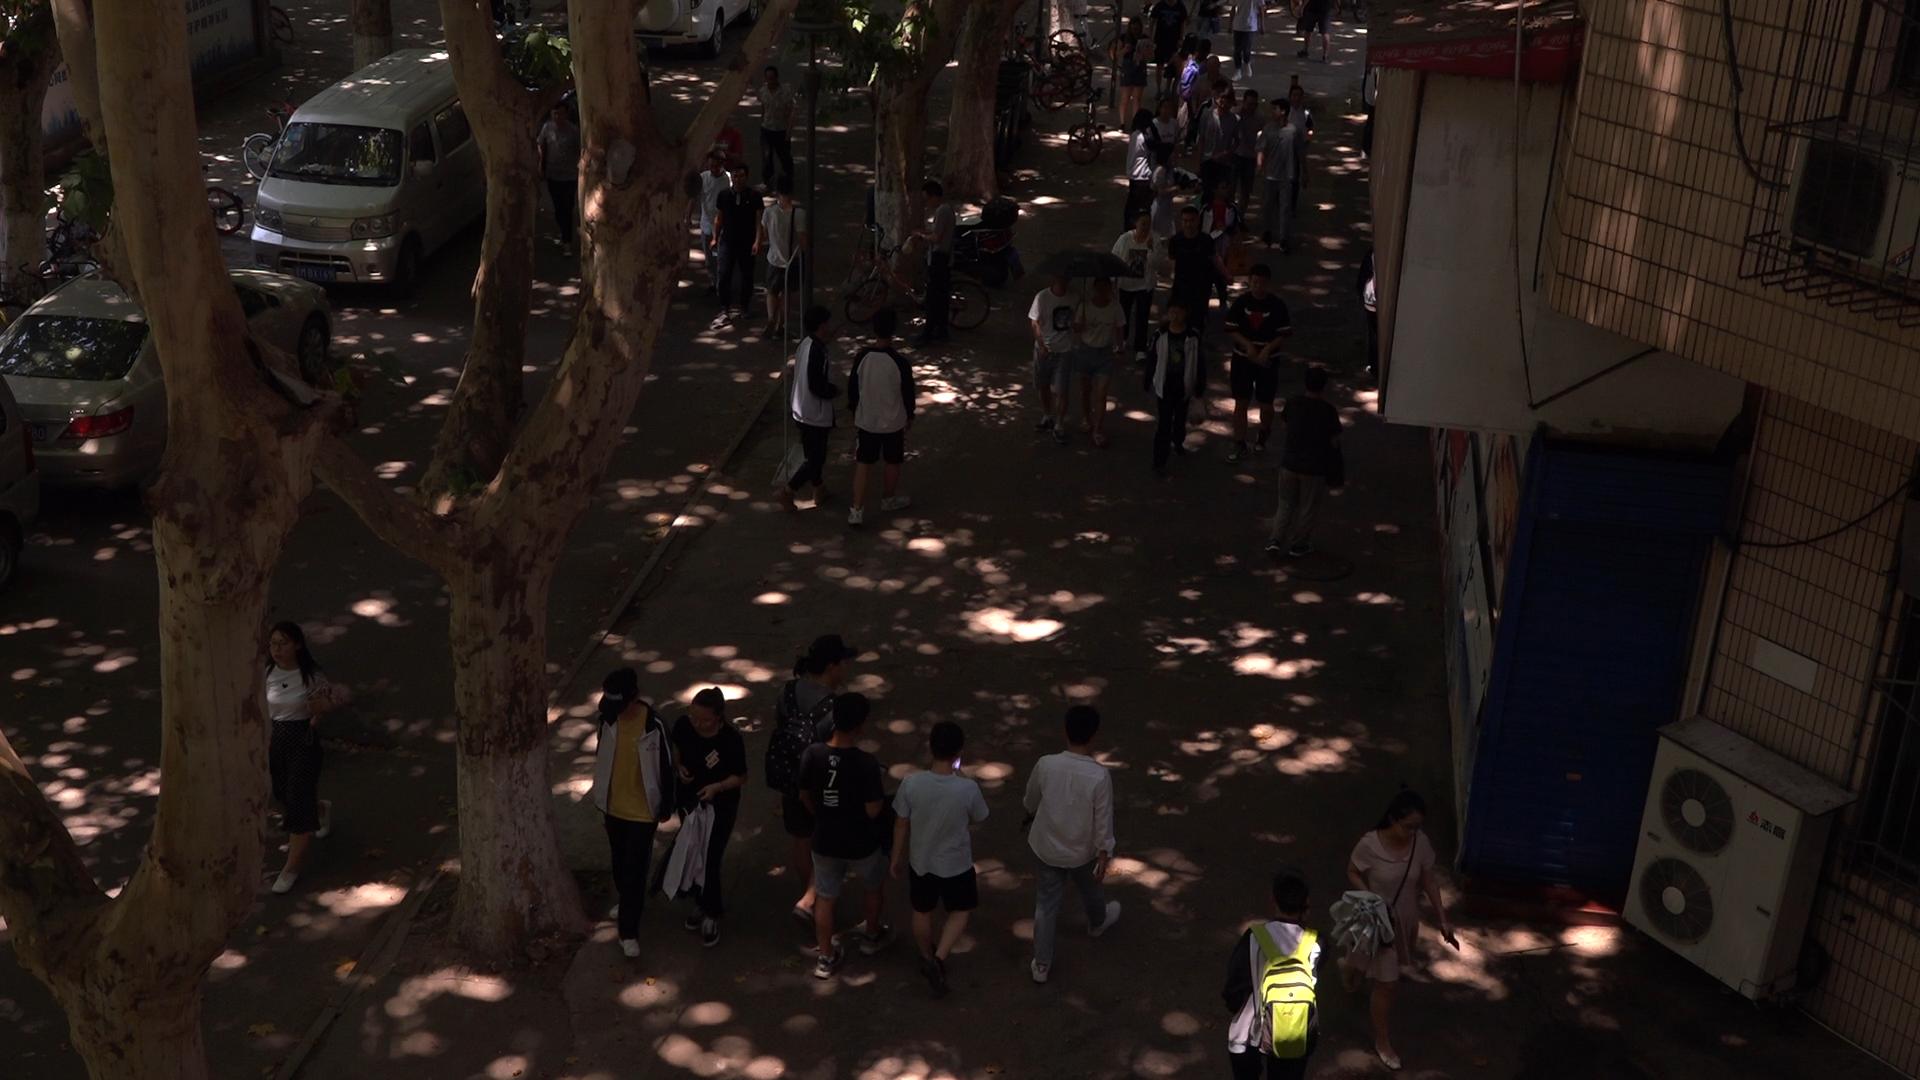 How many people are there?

34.